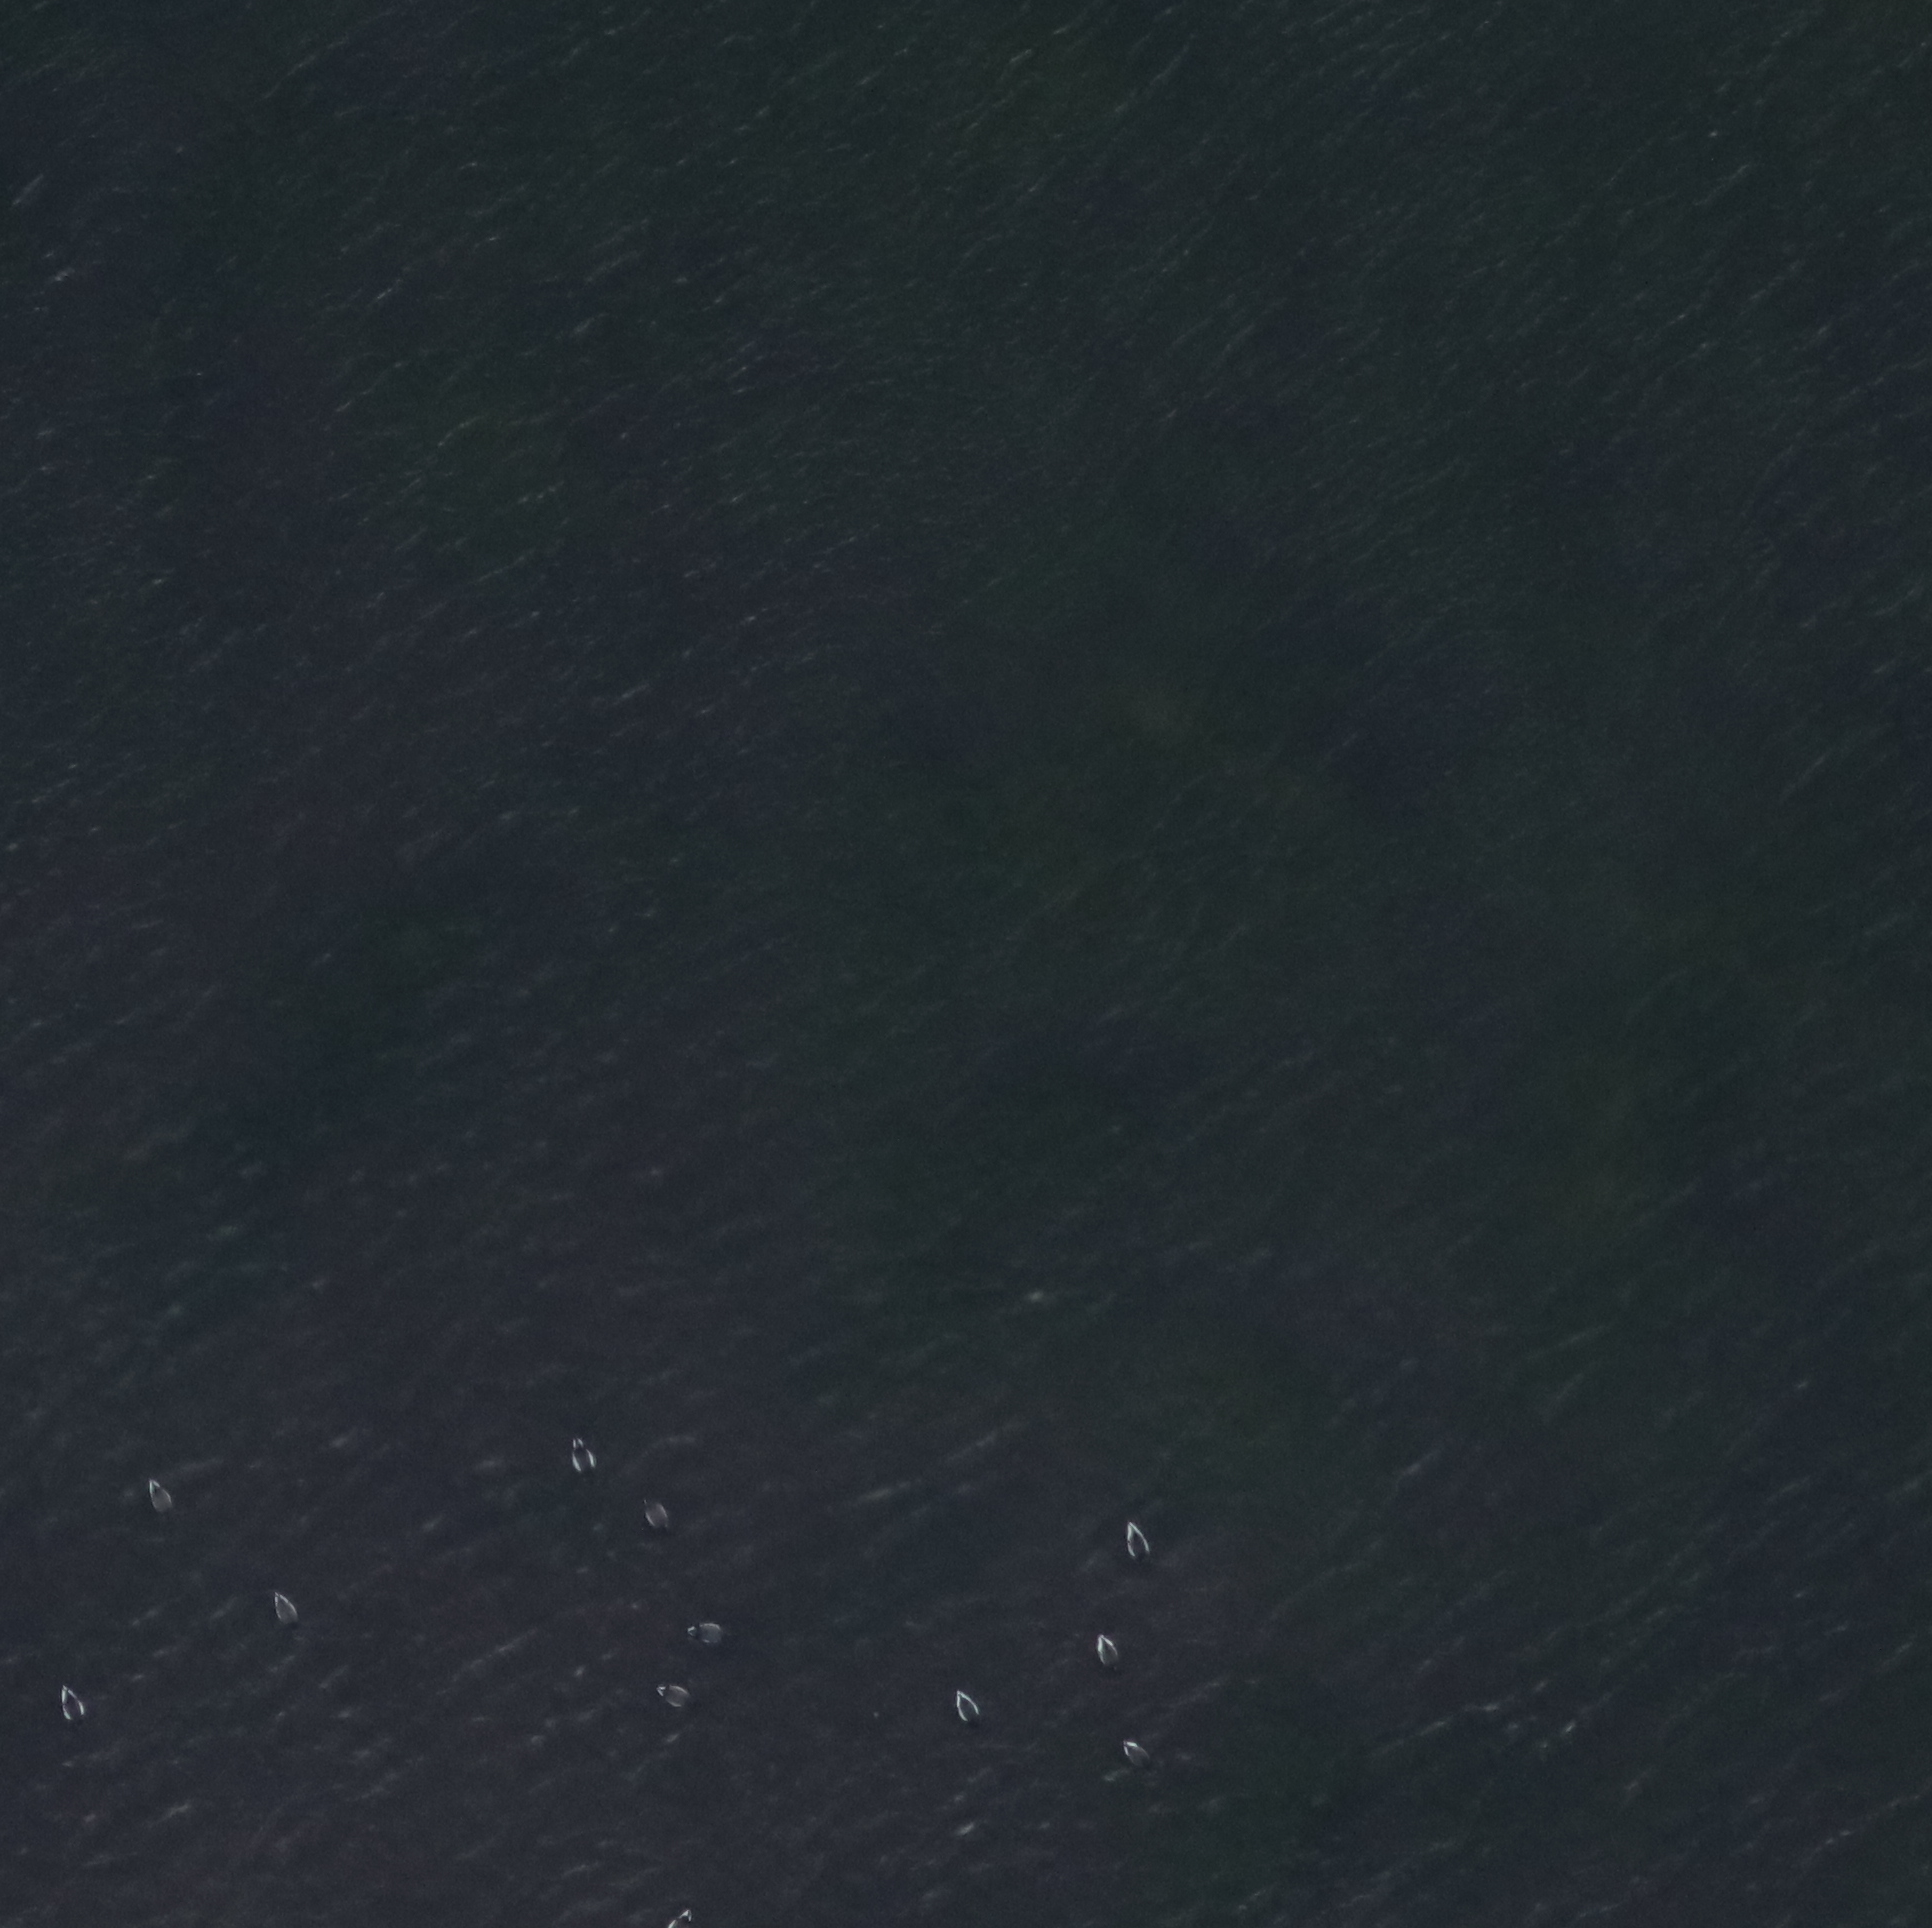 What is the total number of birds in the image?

11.